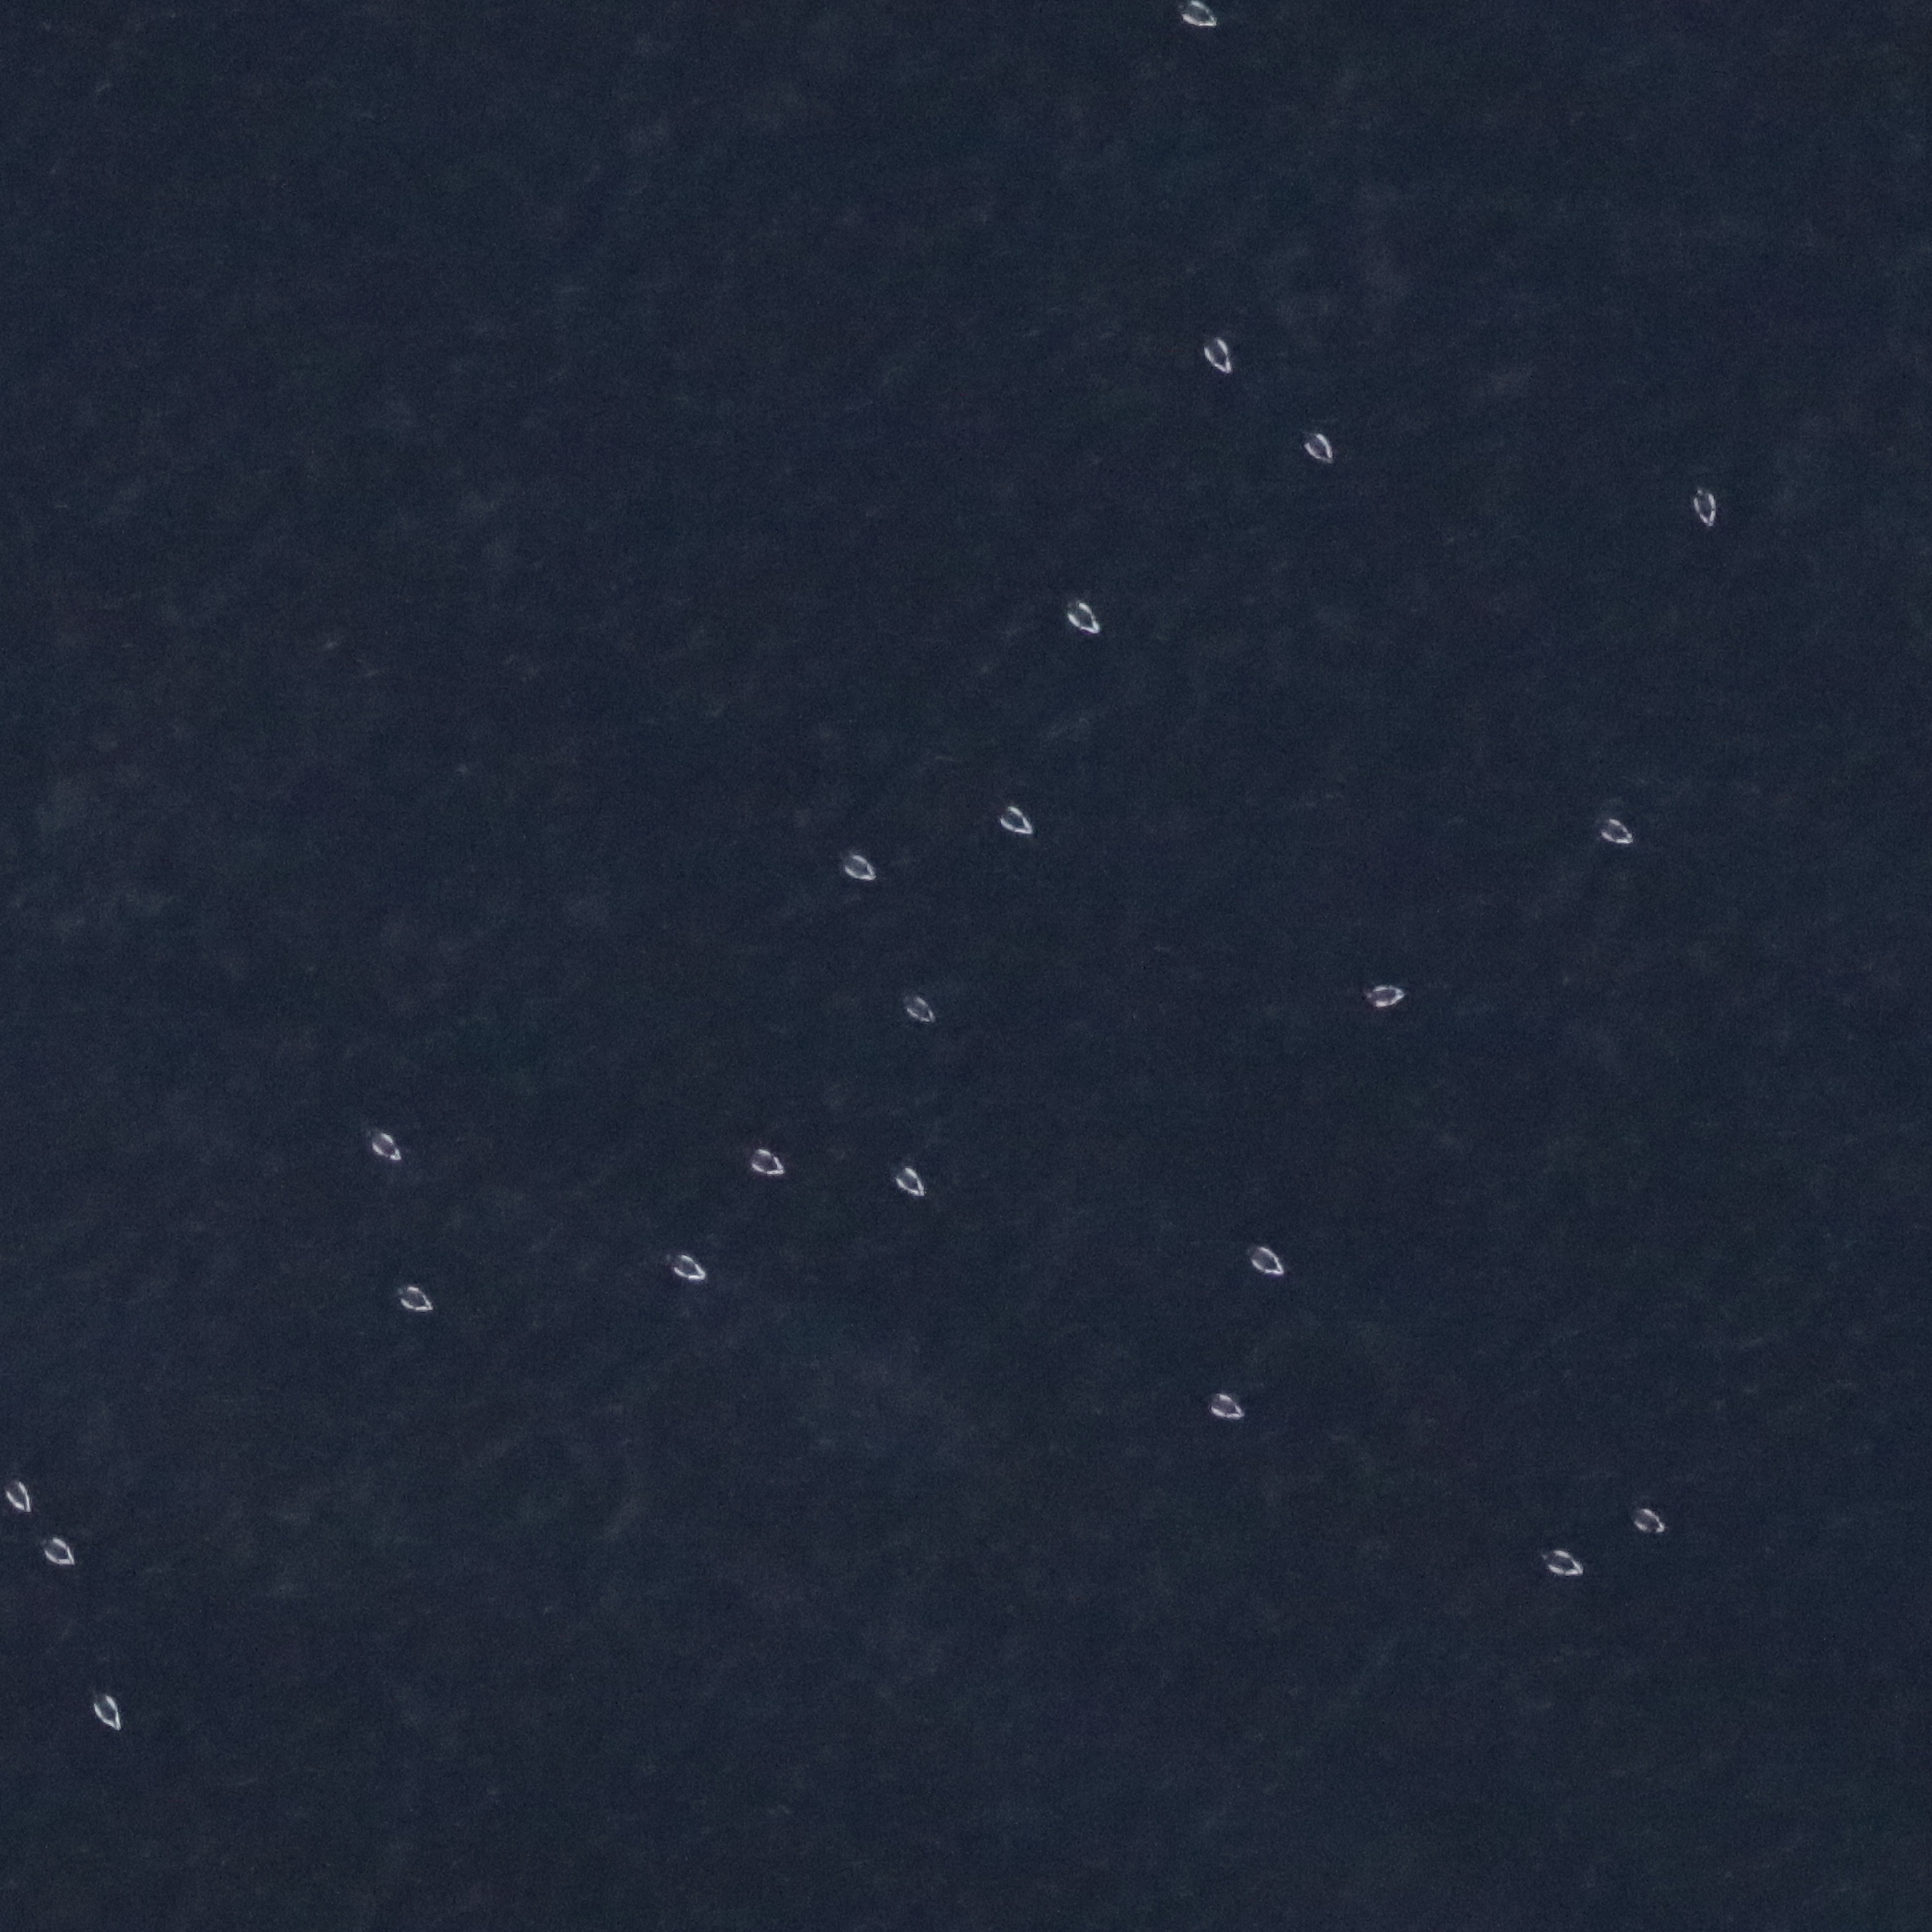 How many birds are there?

22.